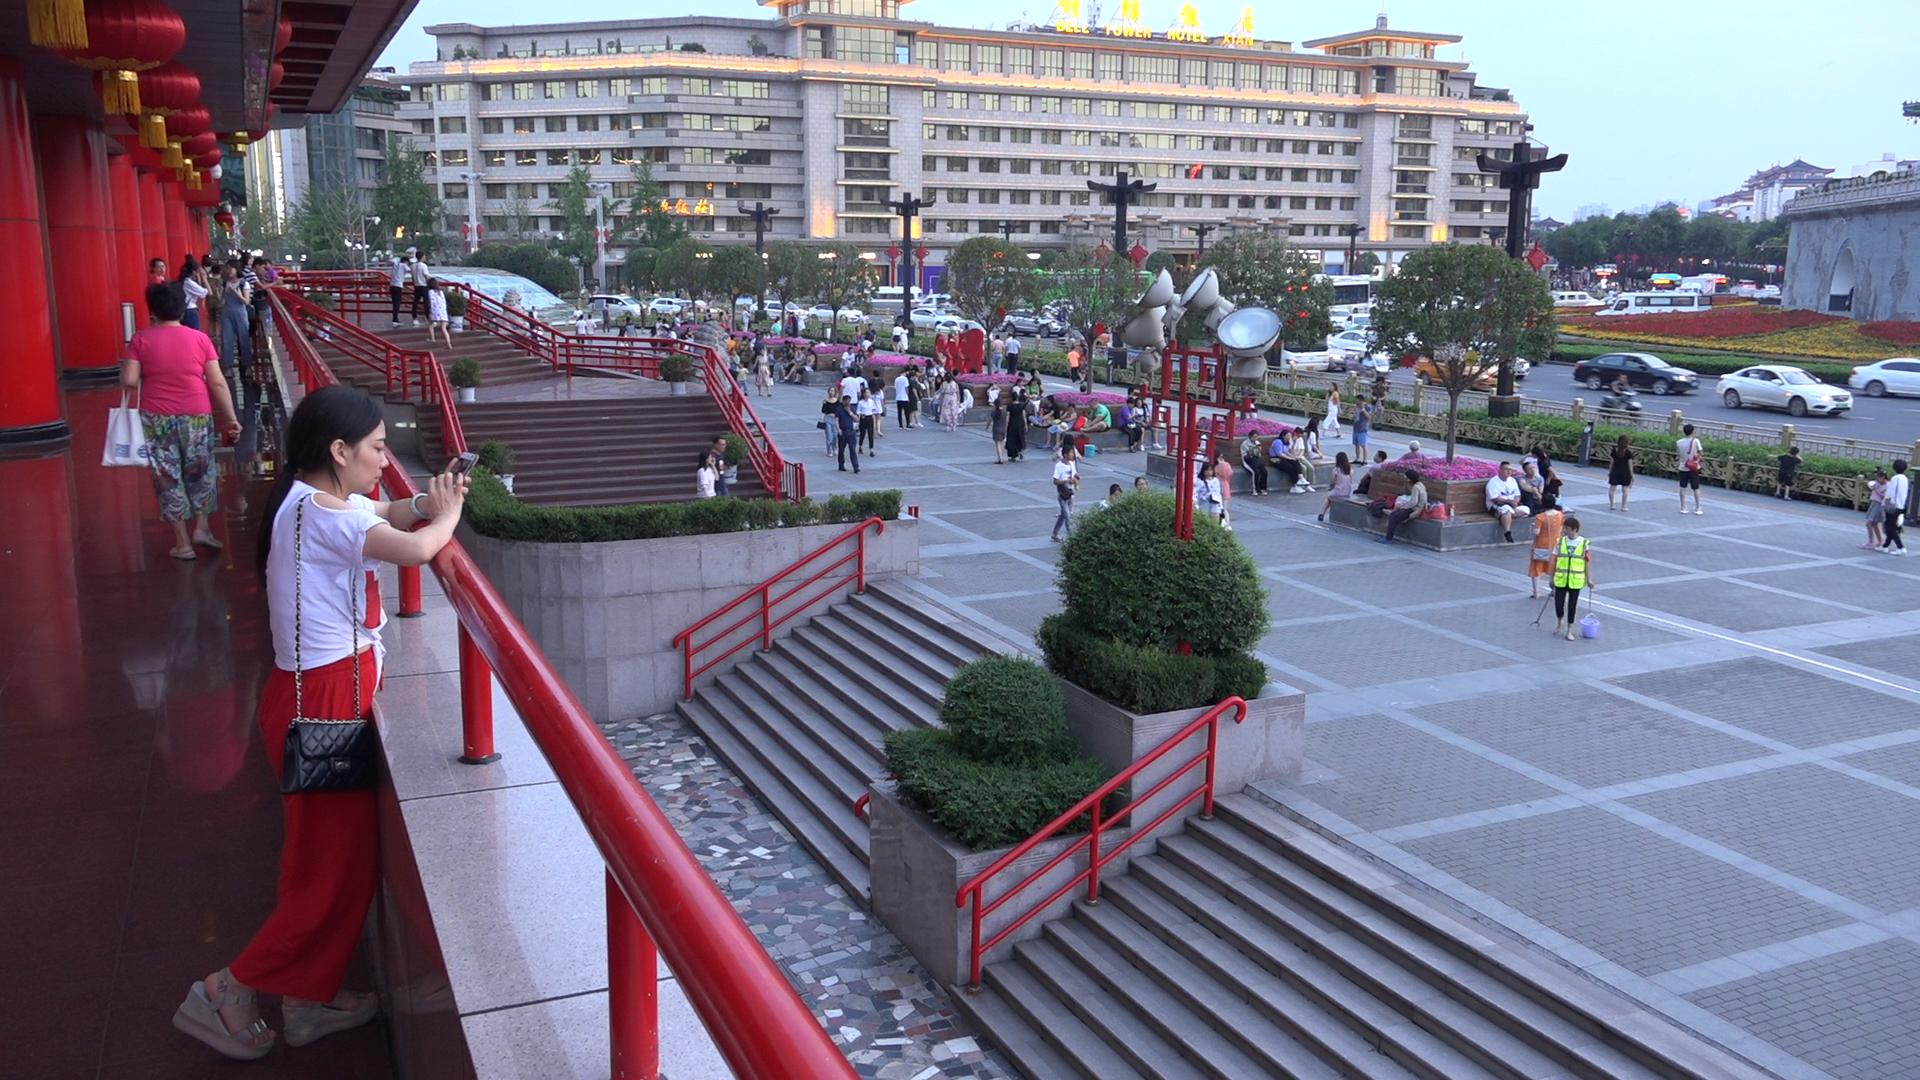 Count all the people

162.